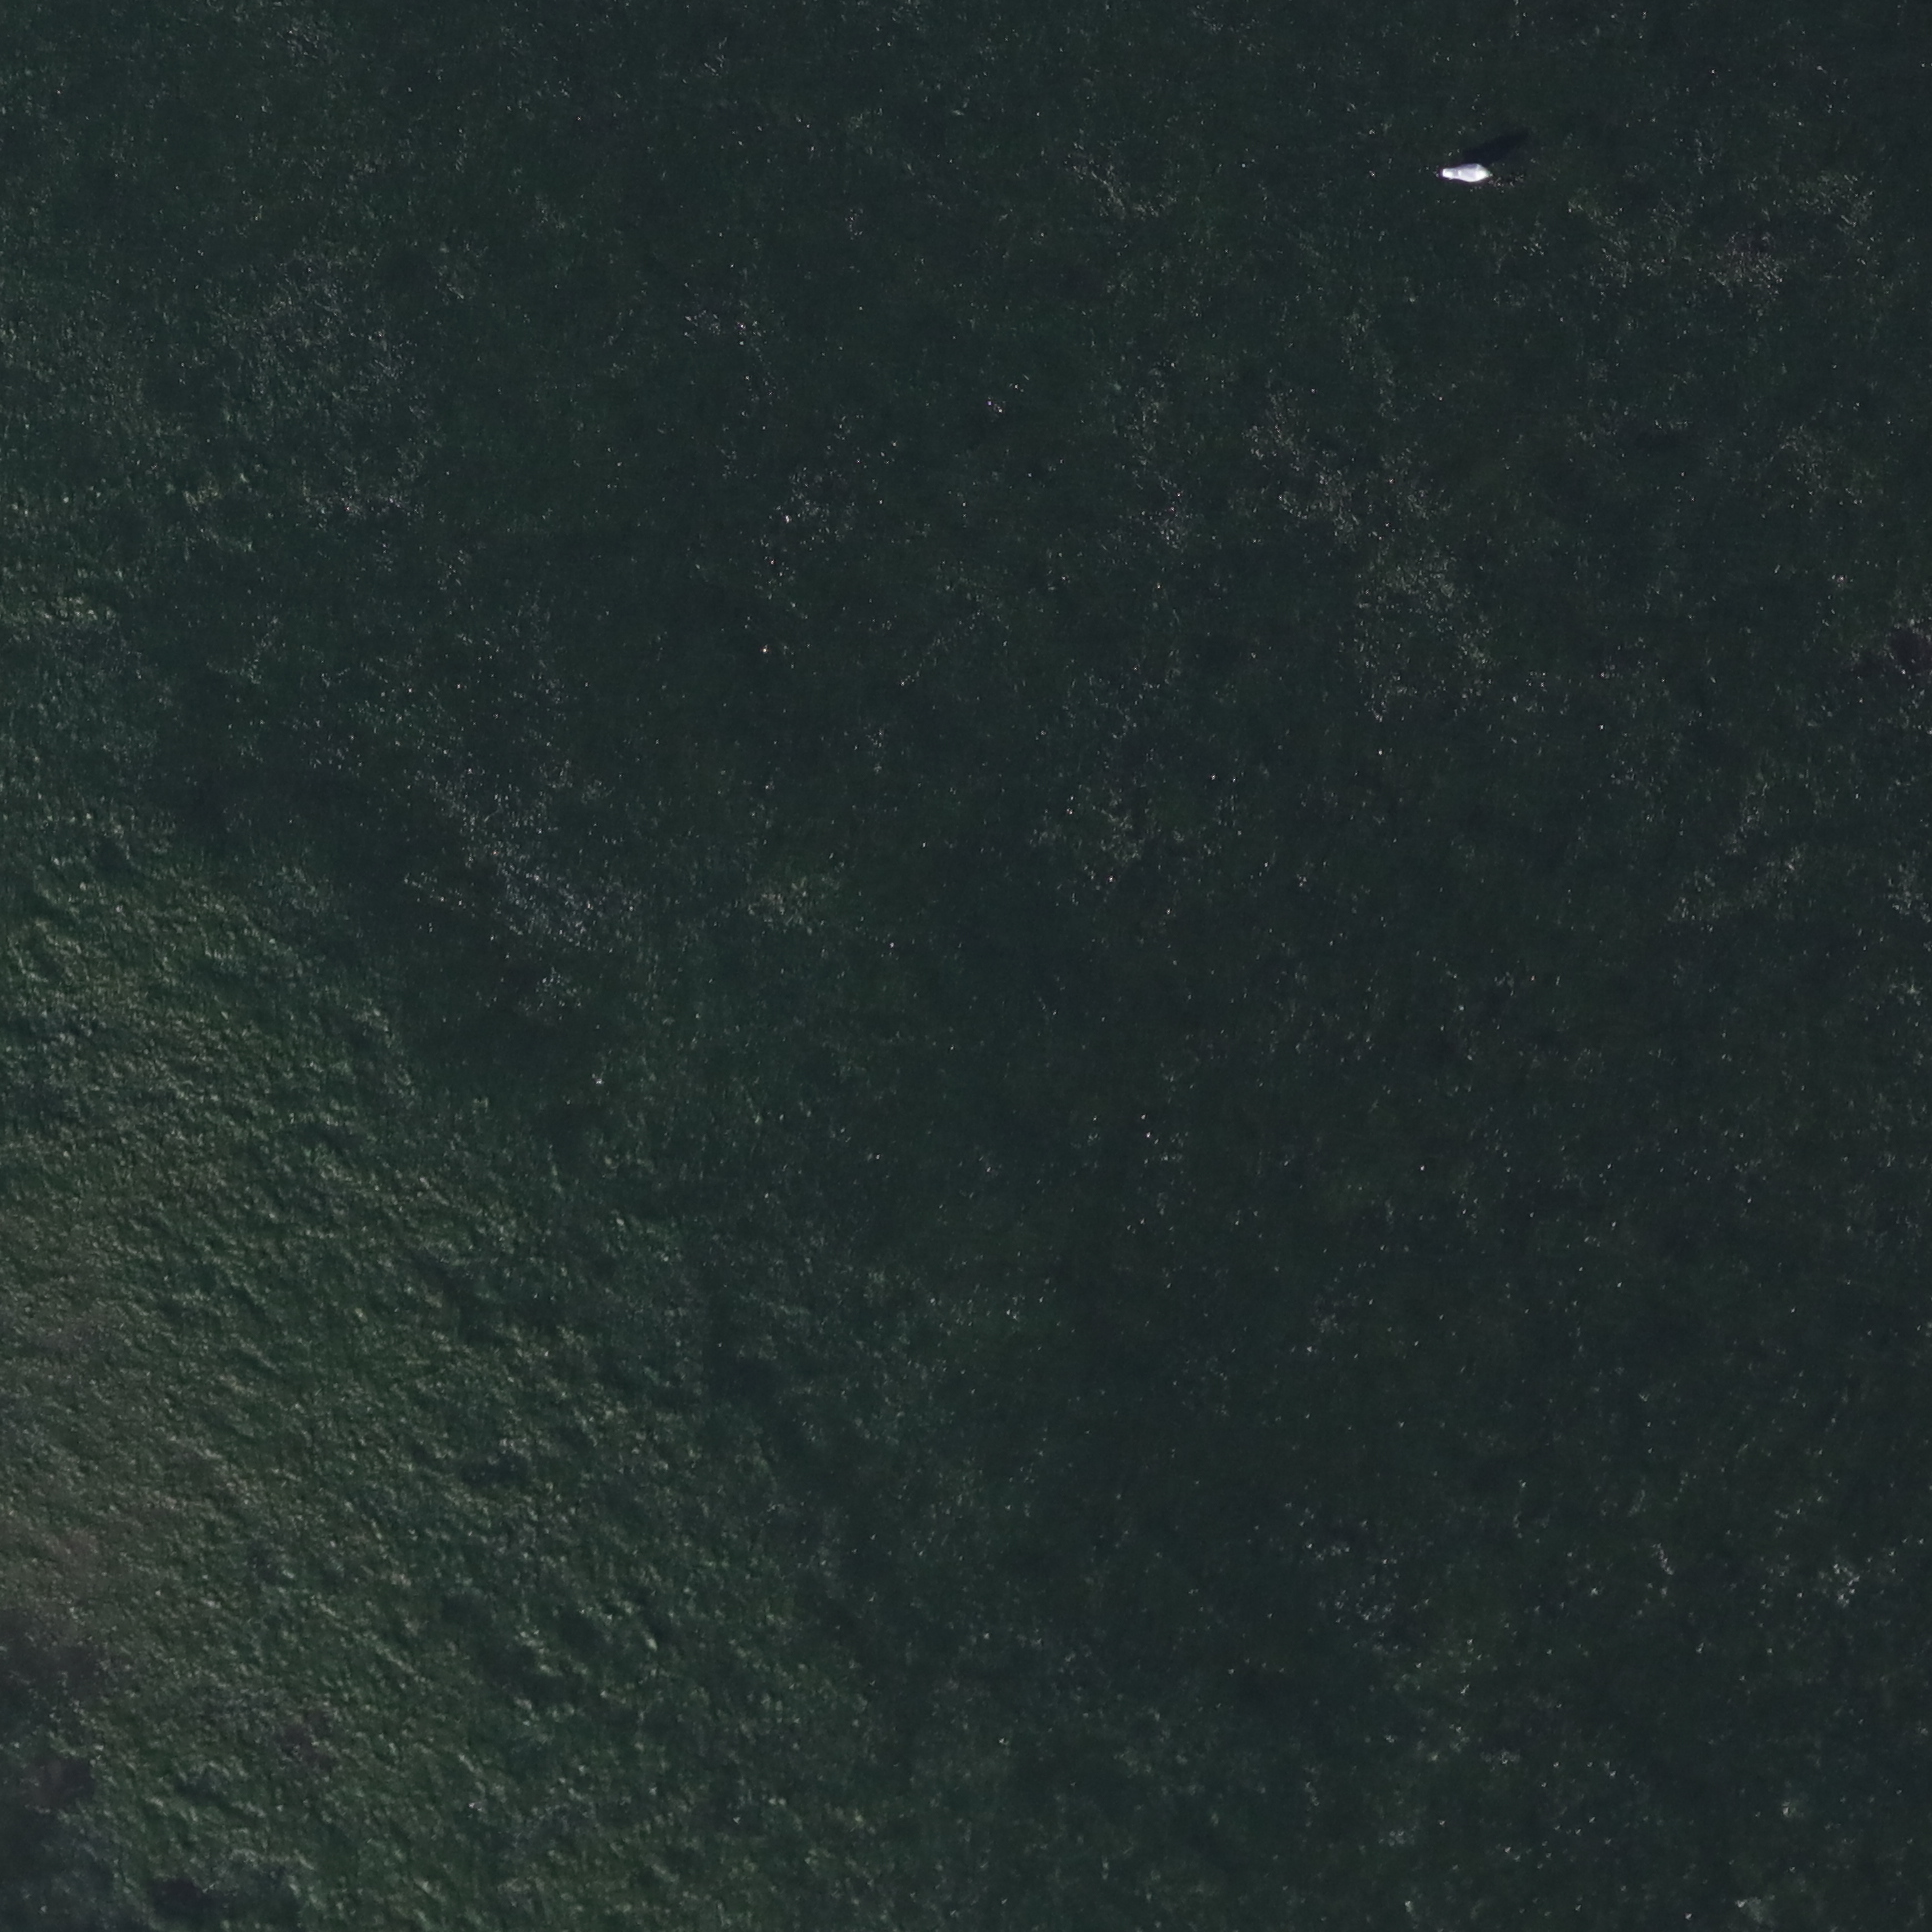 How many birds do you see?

1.